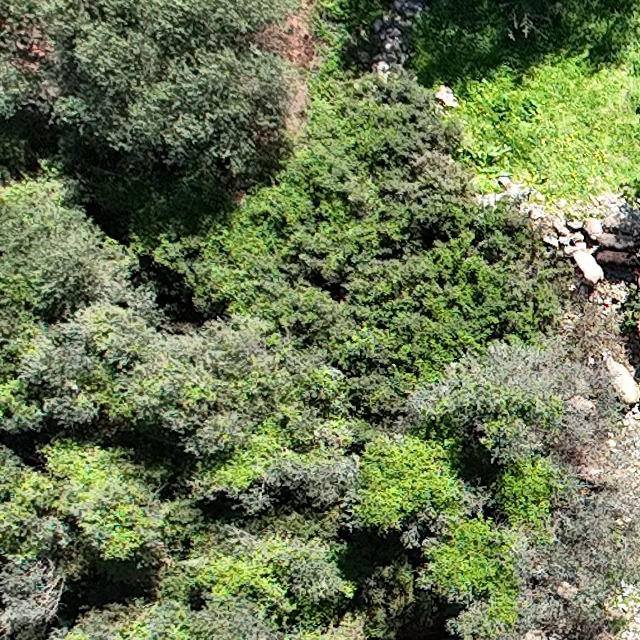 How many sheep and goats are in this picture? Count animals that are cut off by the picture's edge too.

6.